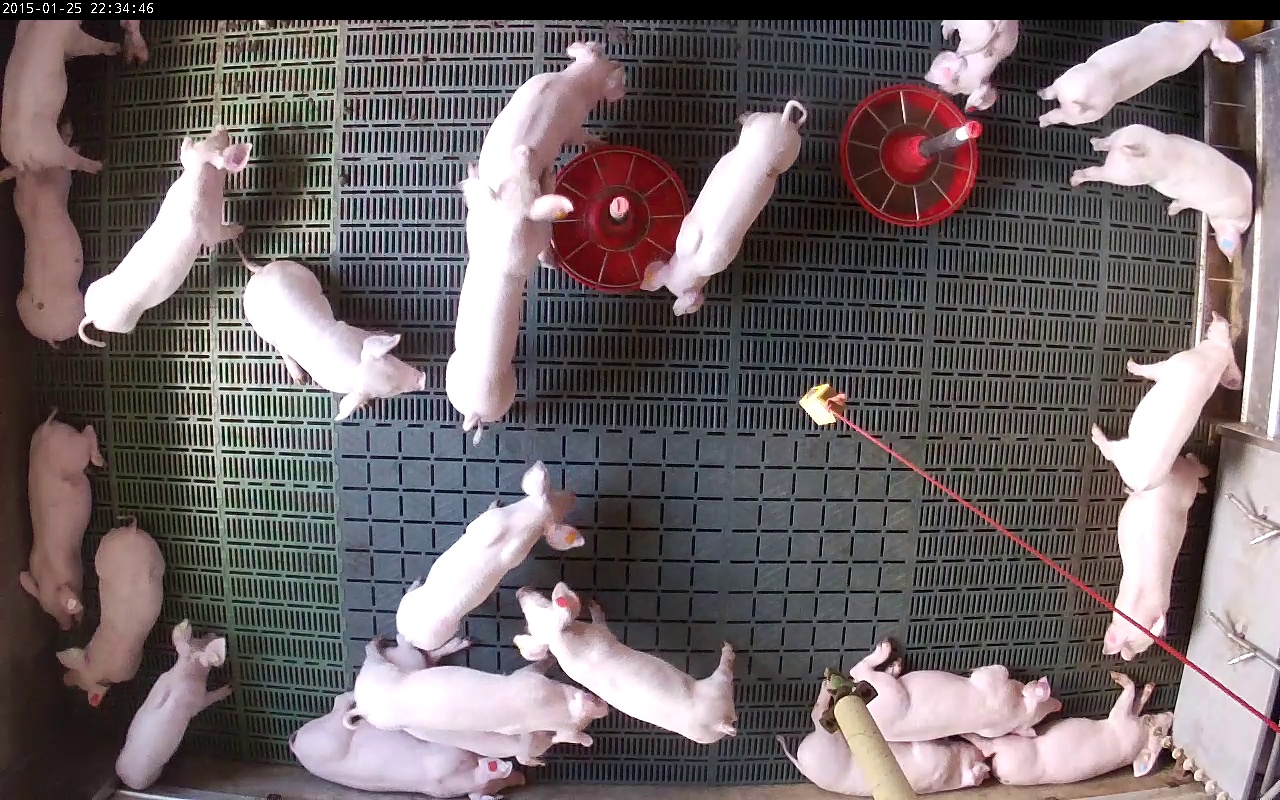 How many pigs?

23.